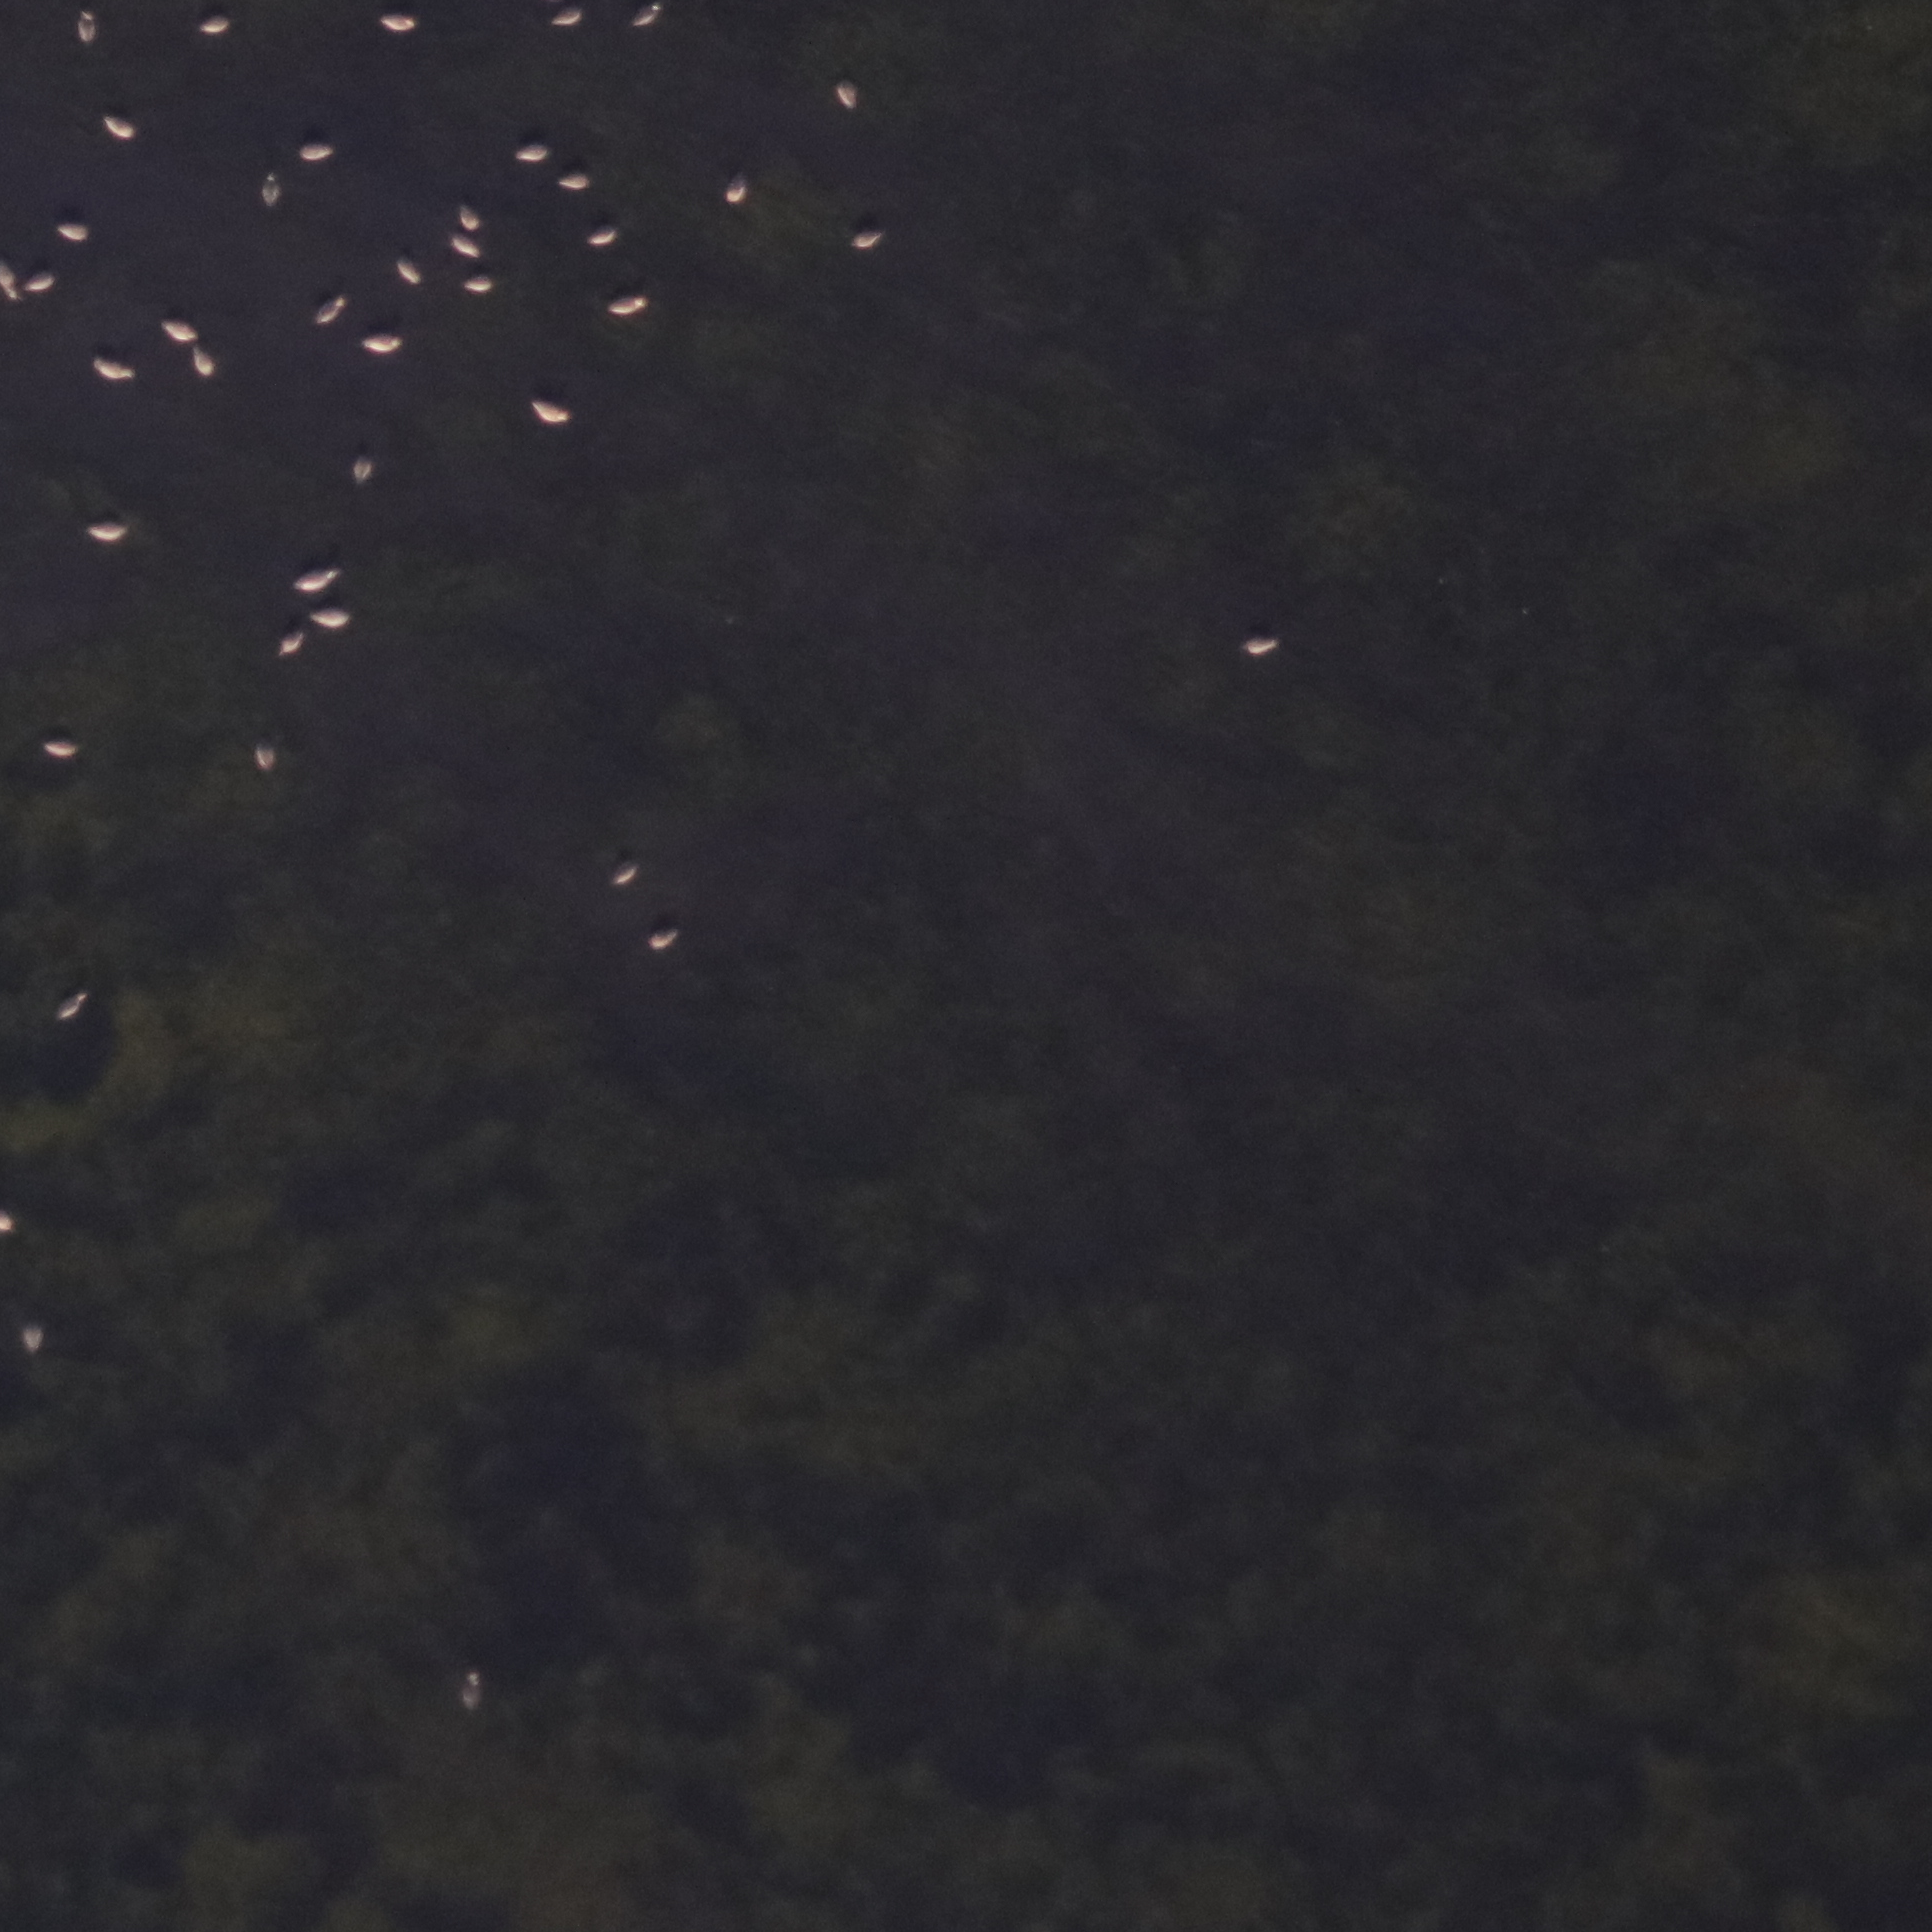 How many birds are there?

41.